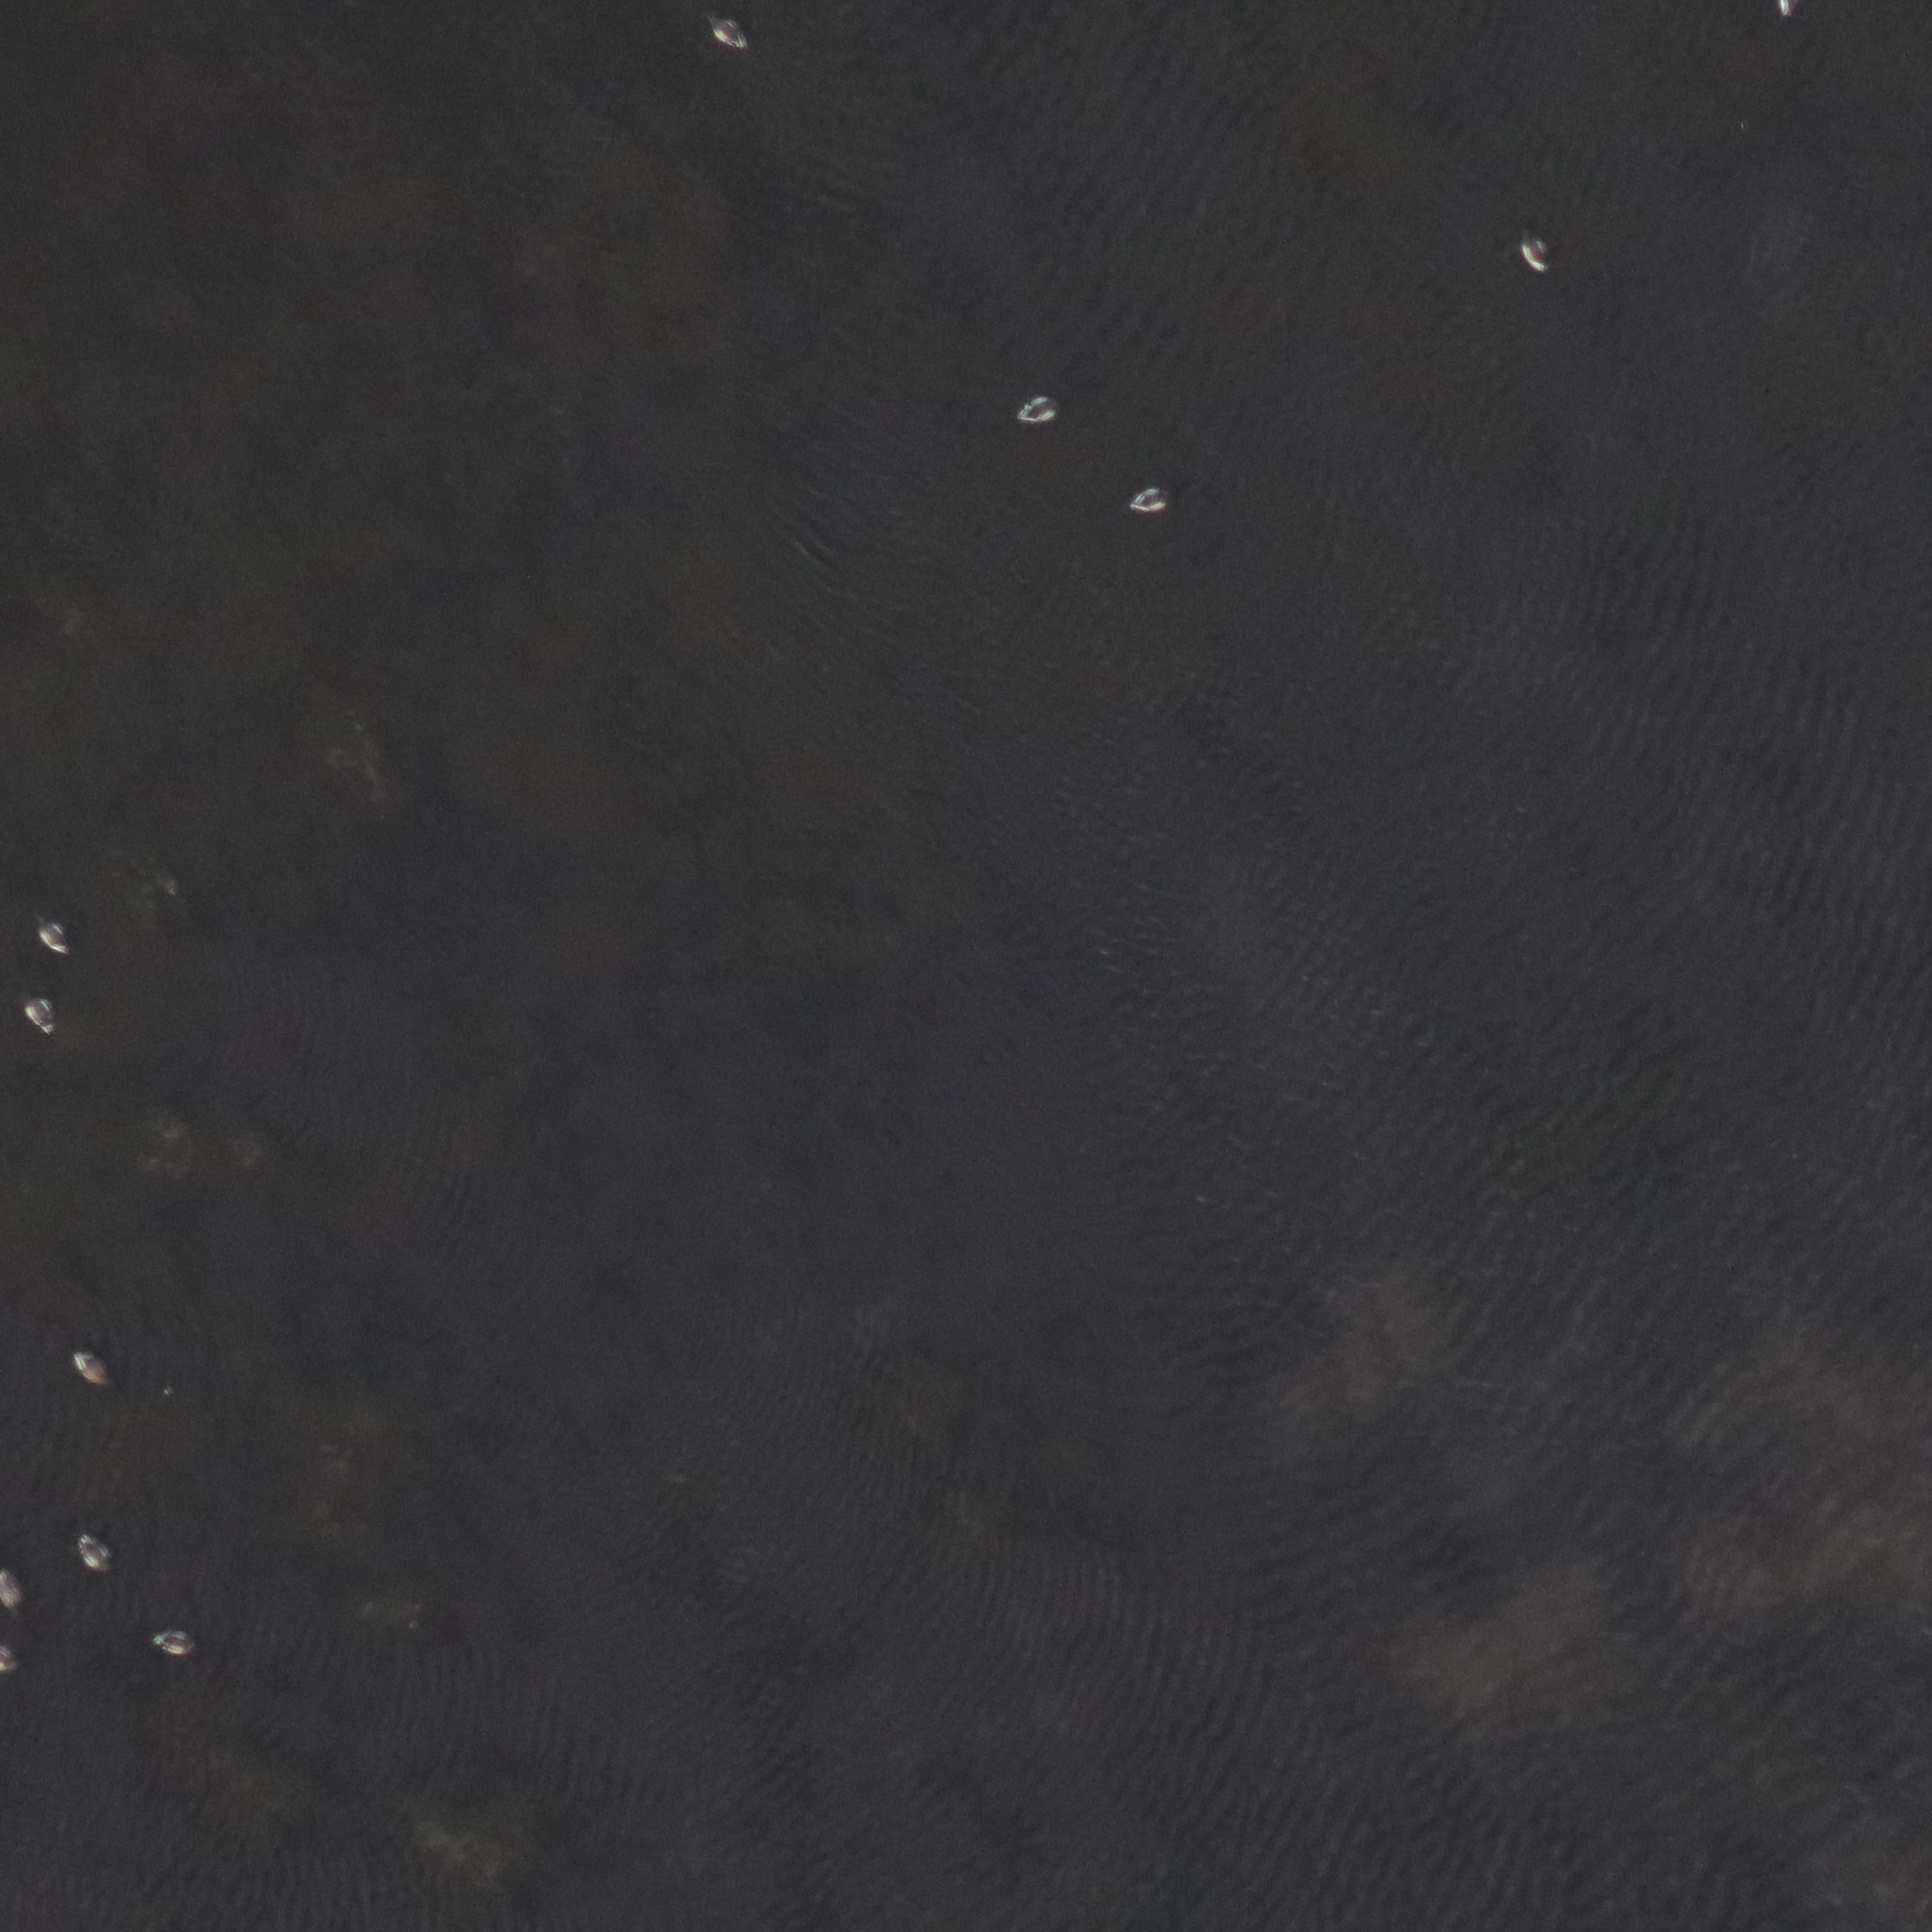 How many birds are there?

10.